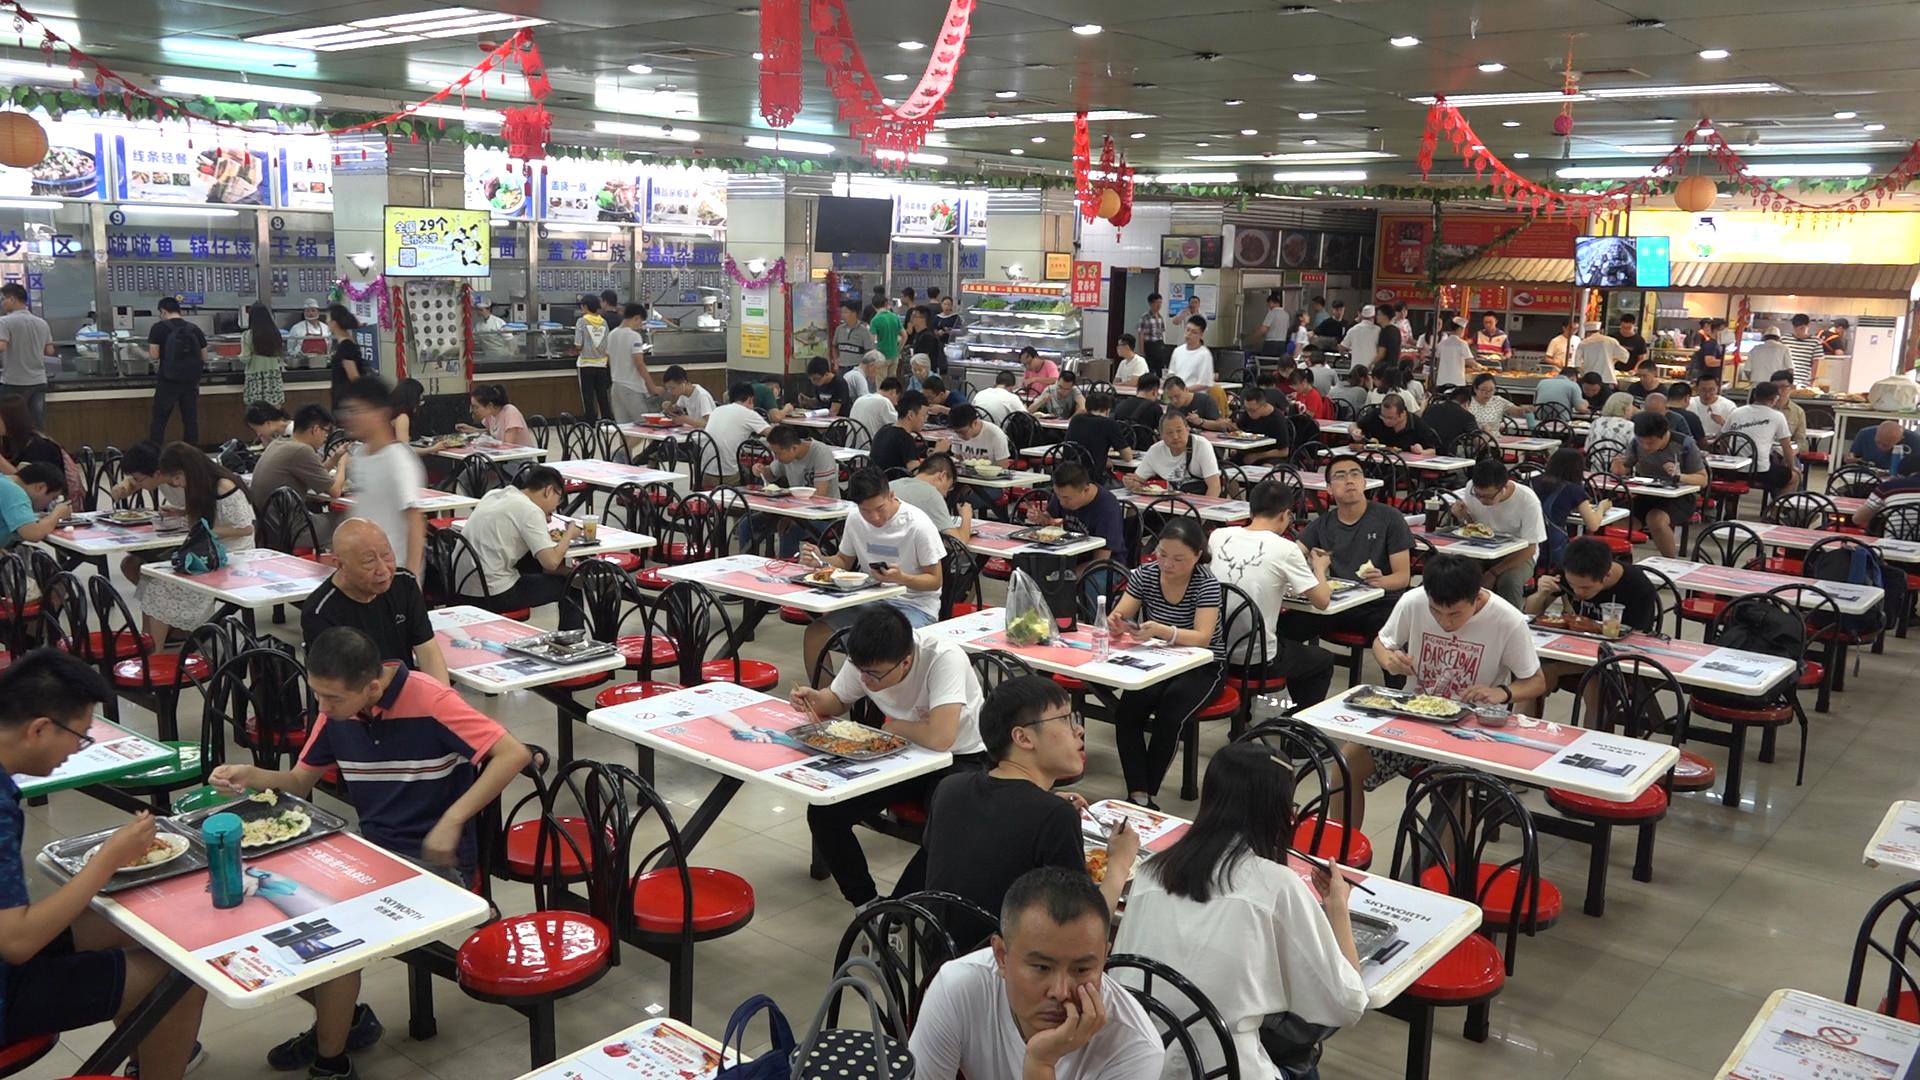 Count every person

105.